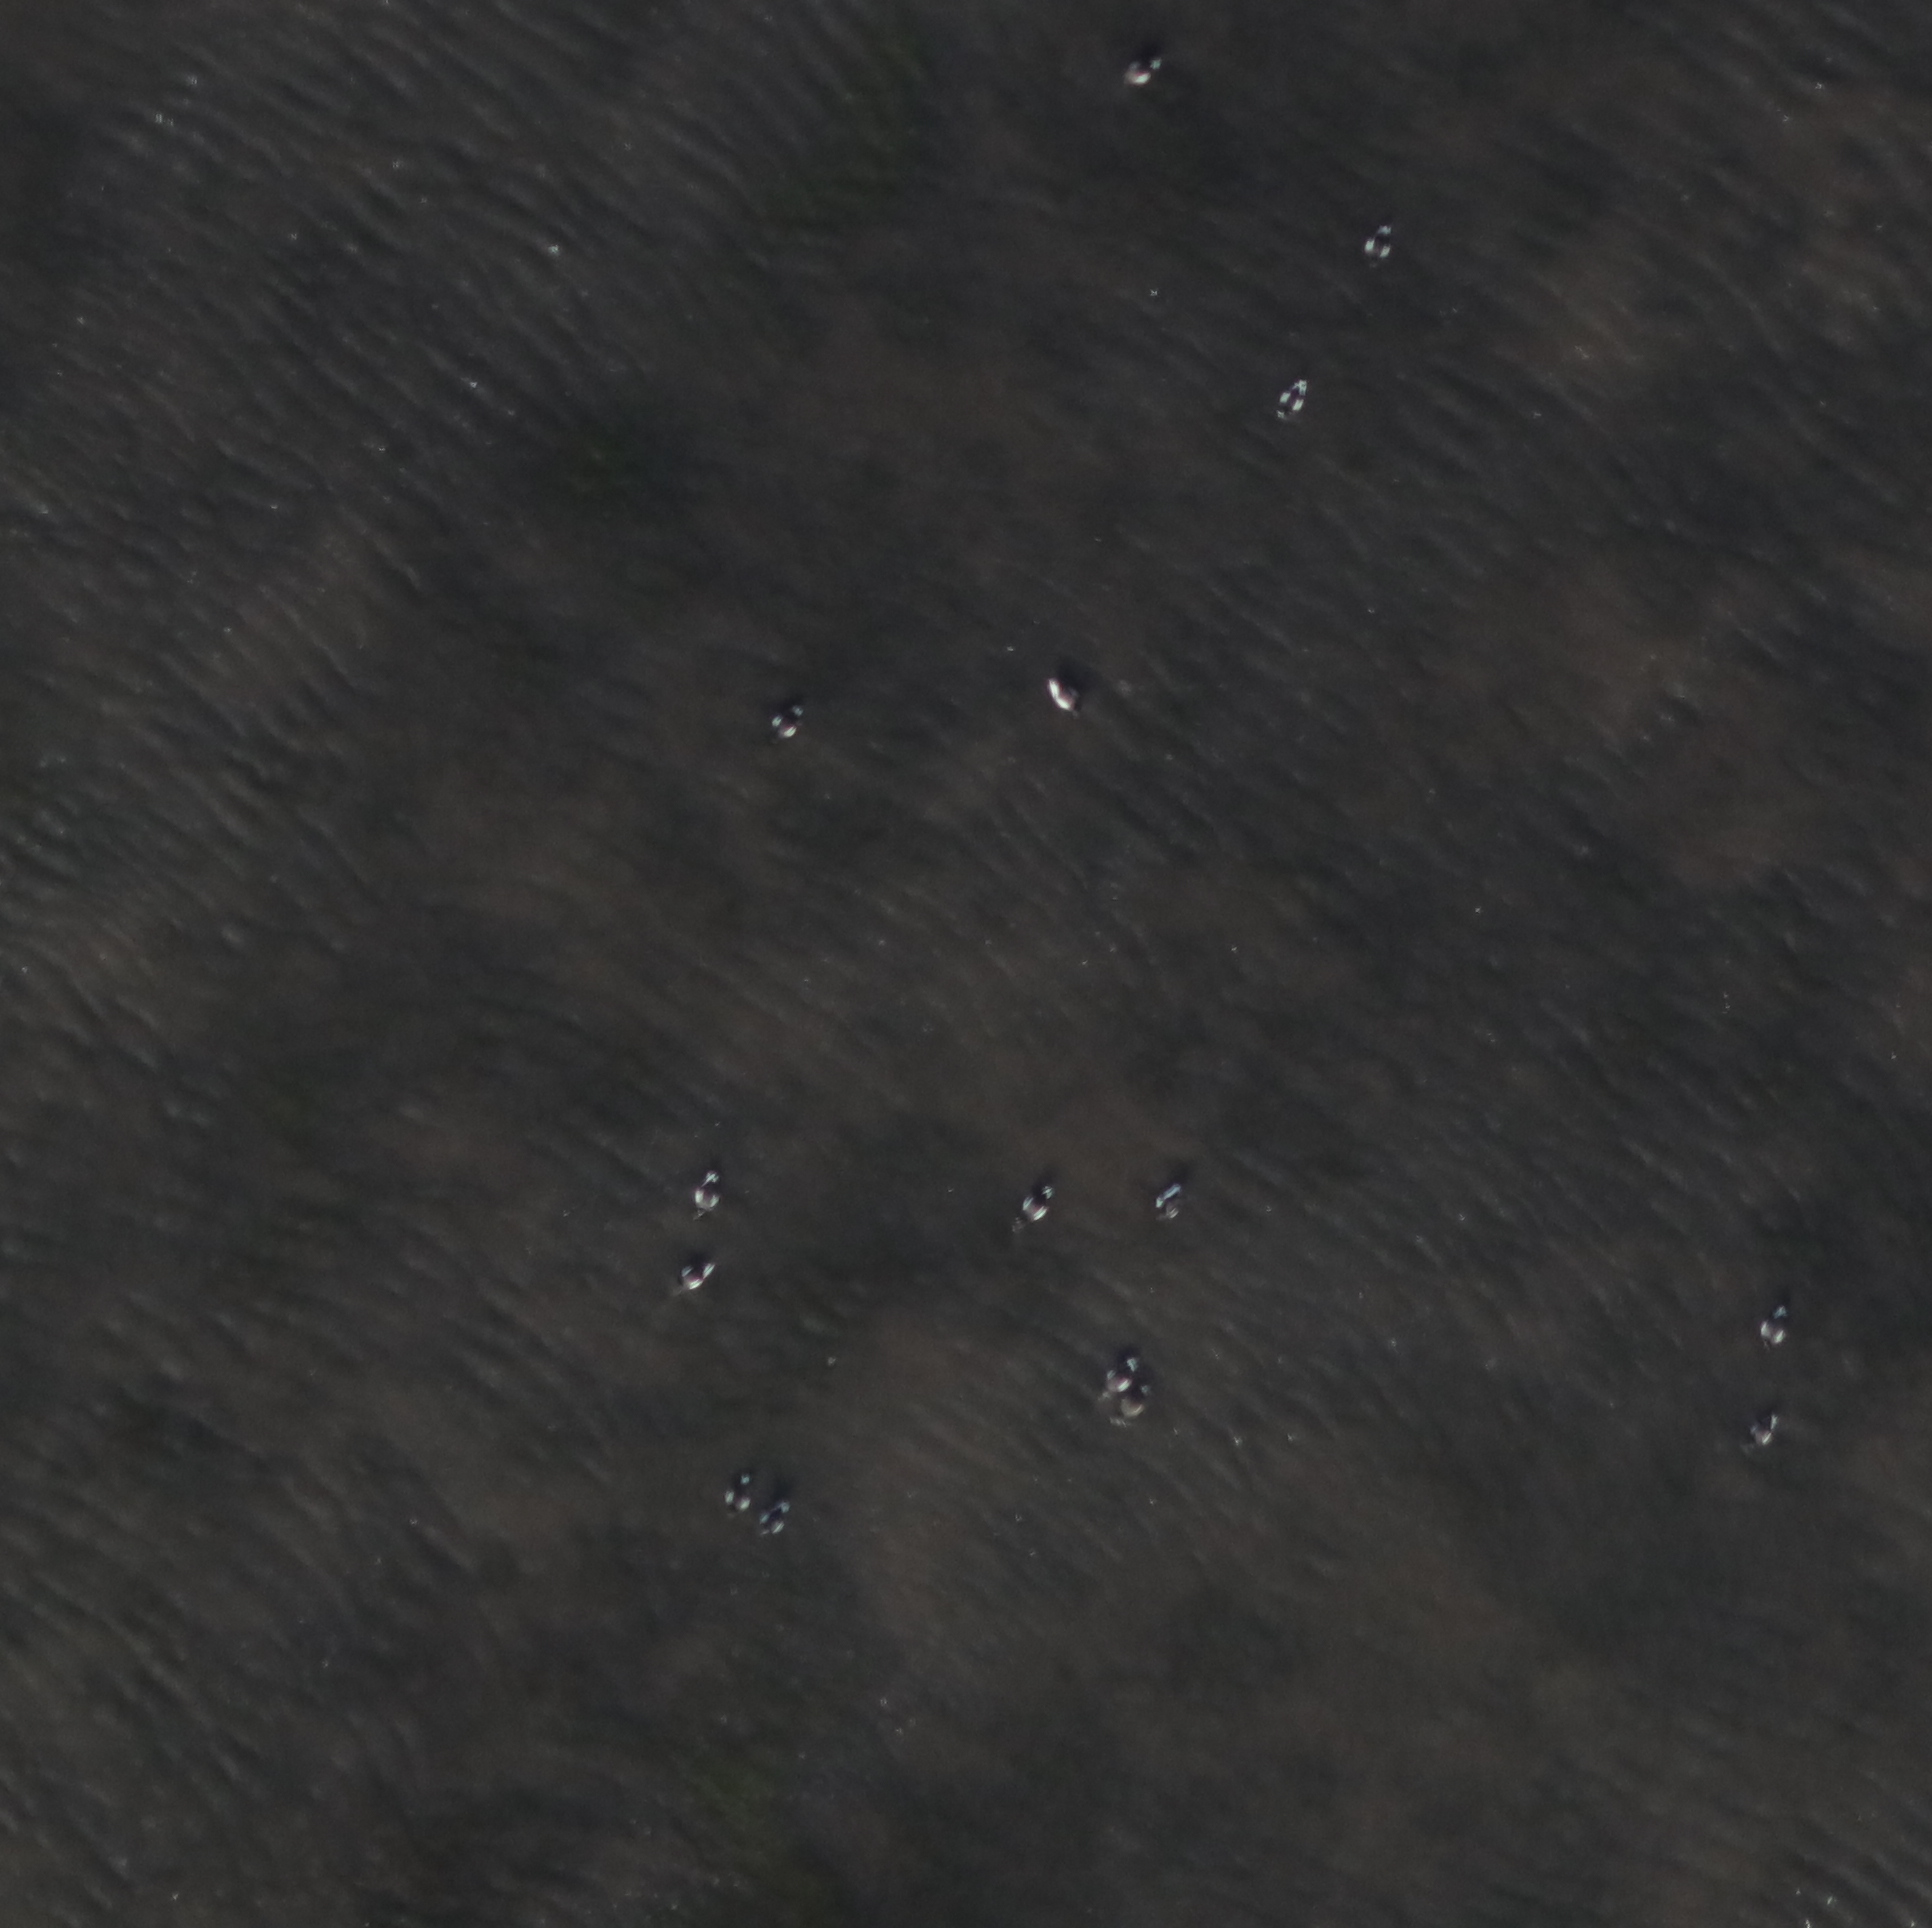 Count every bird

15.